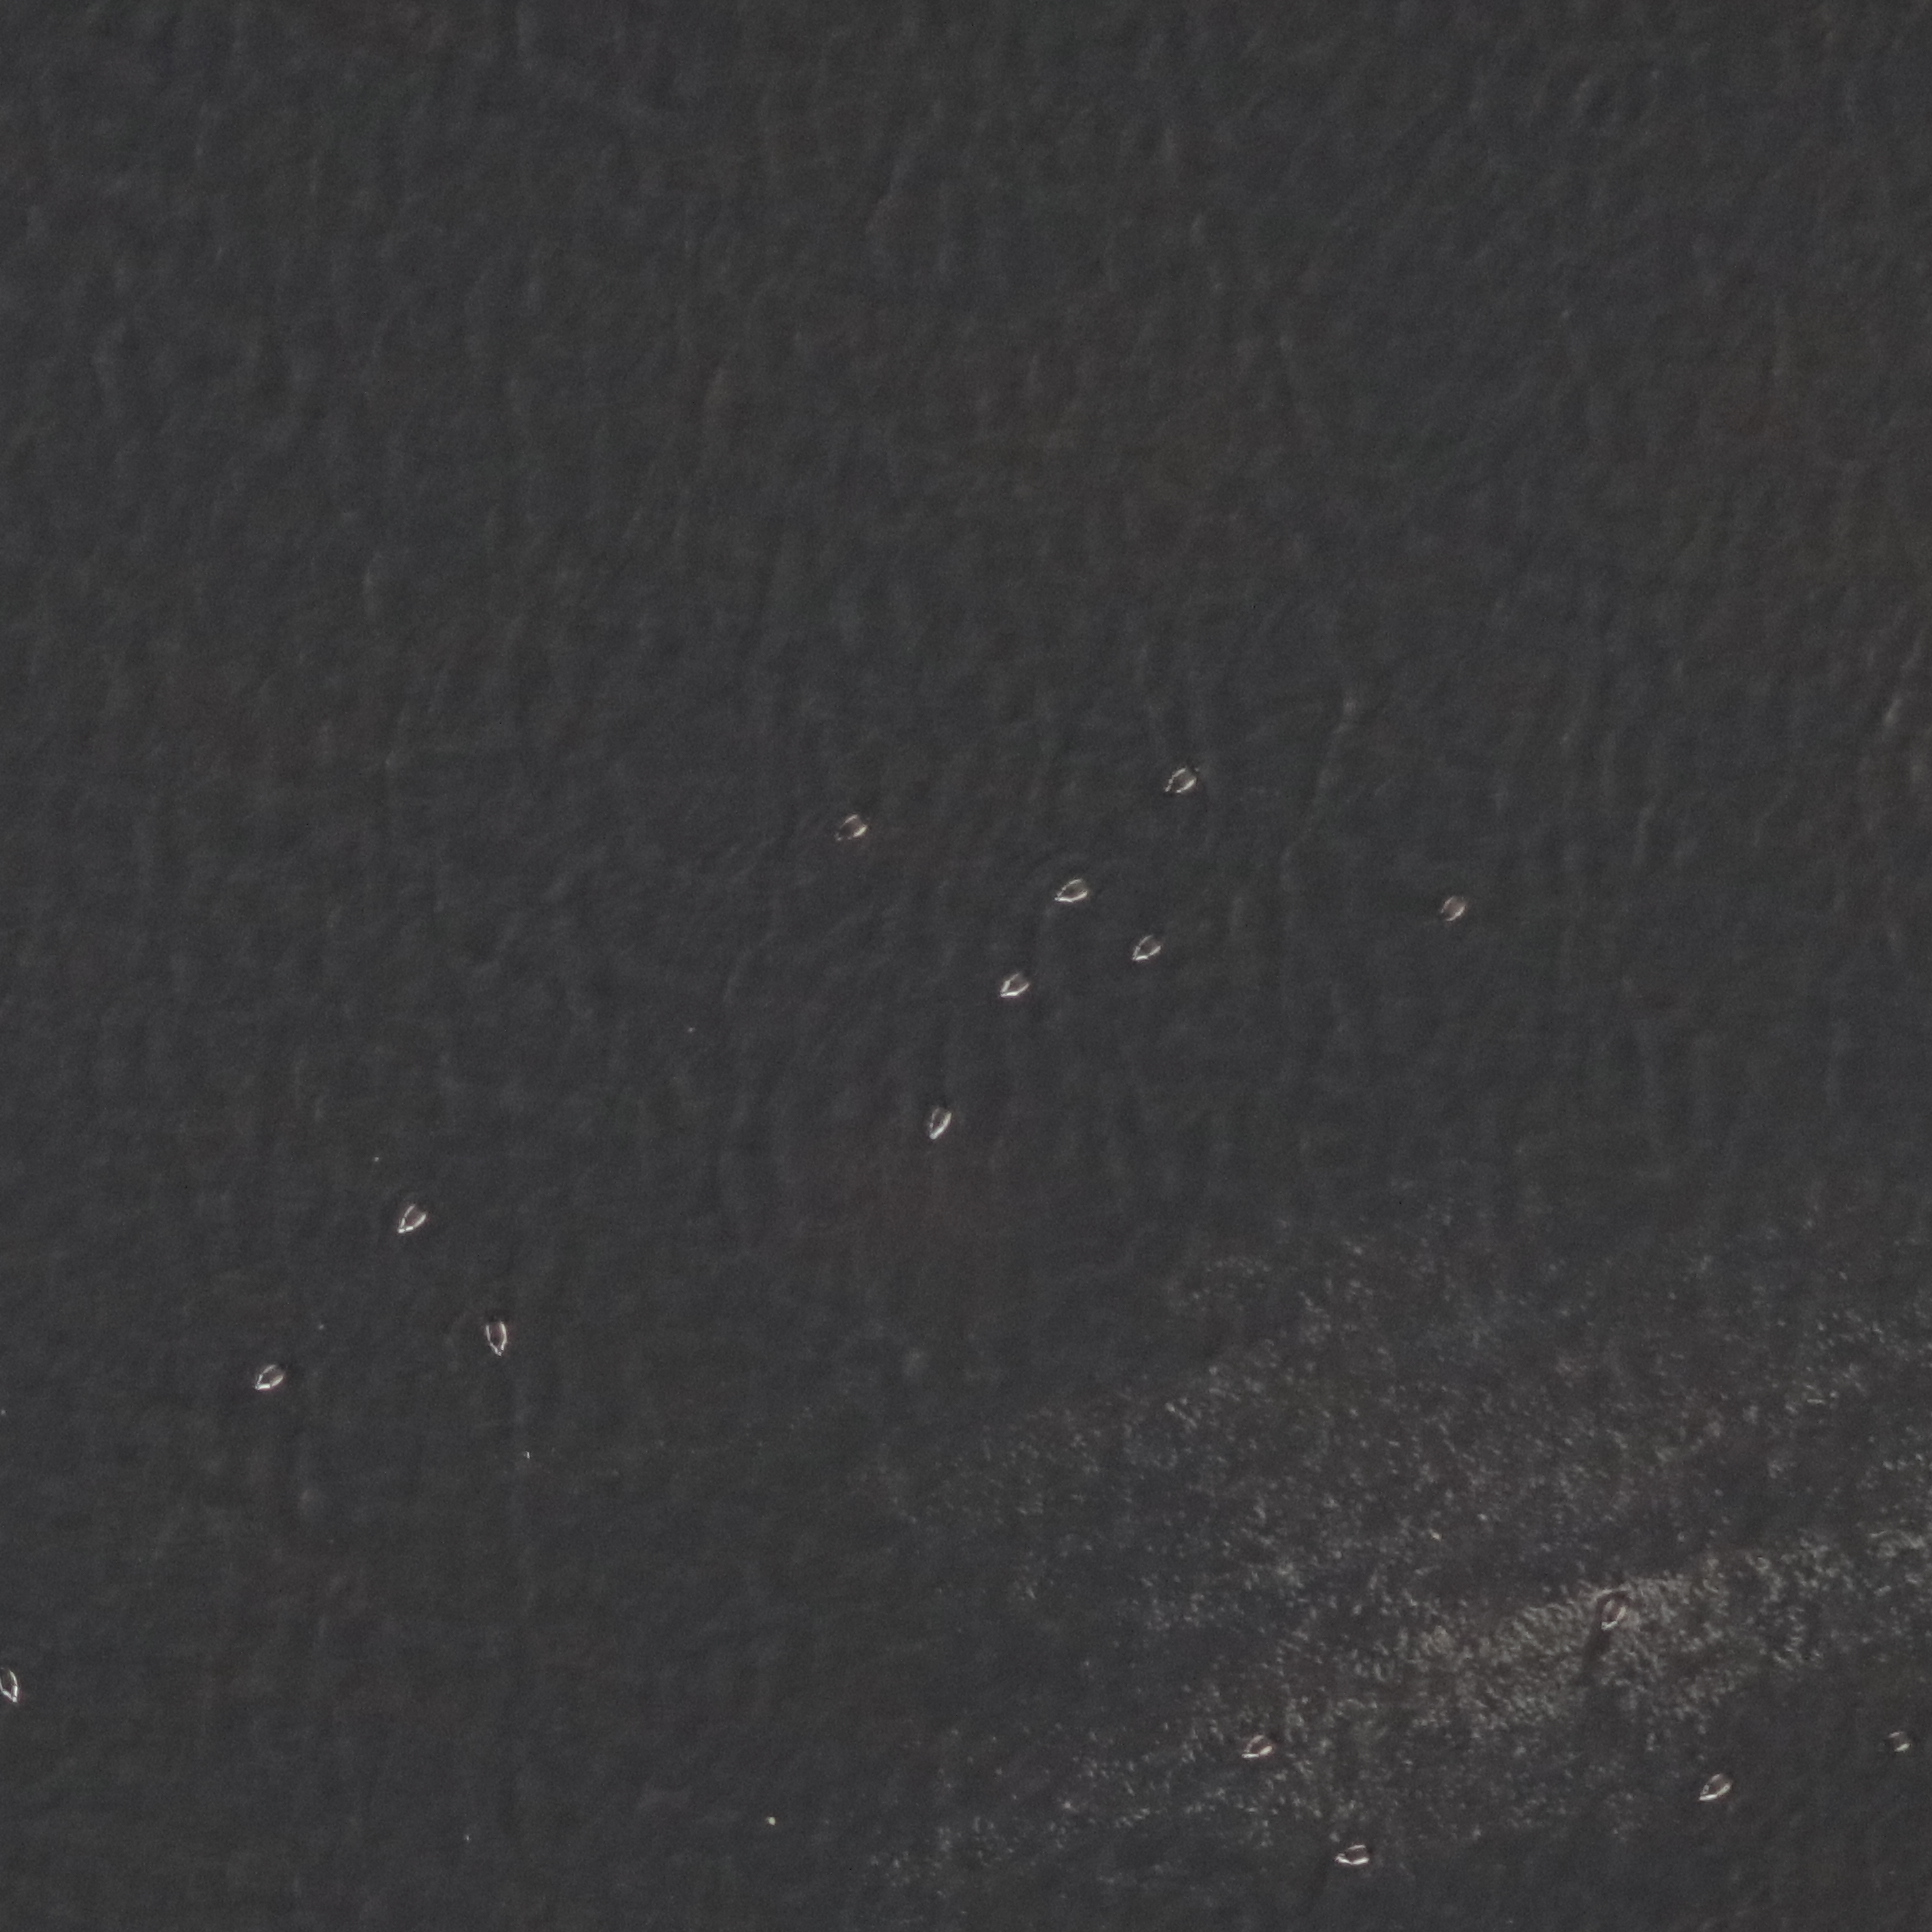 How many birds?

16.